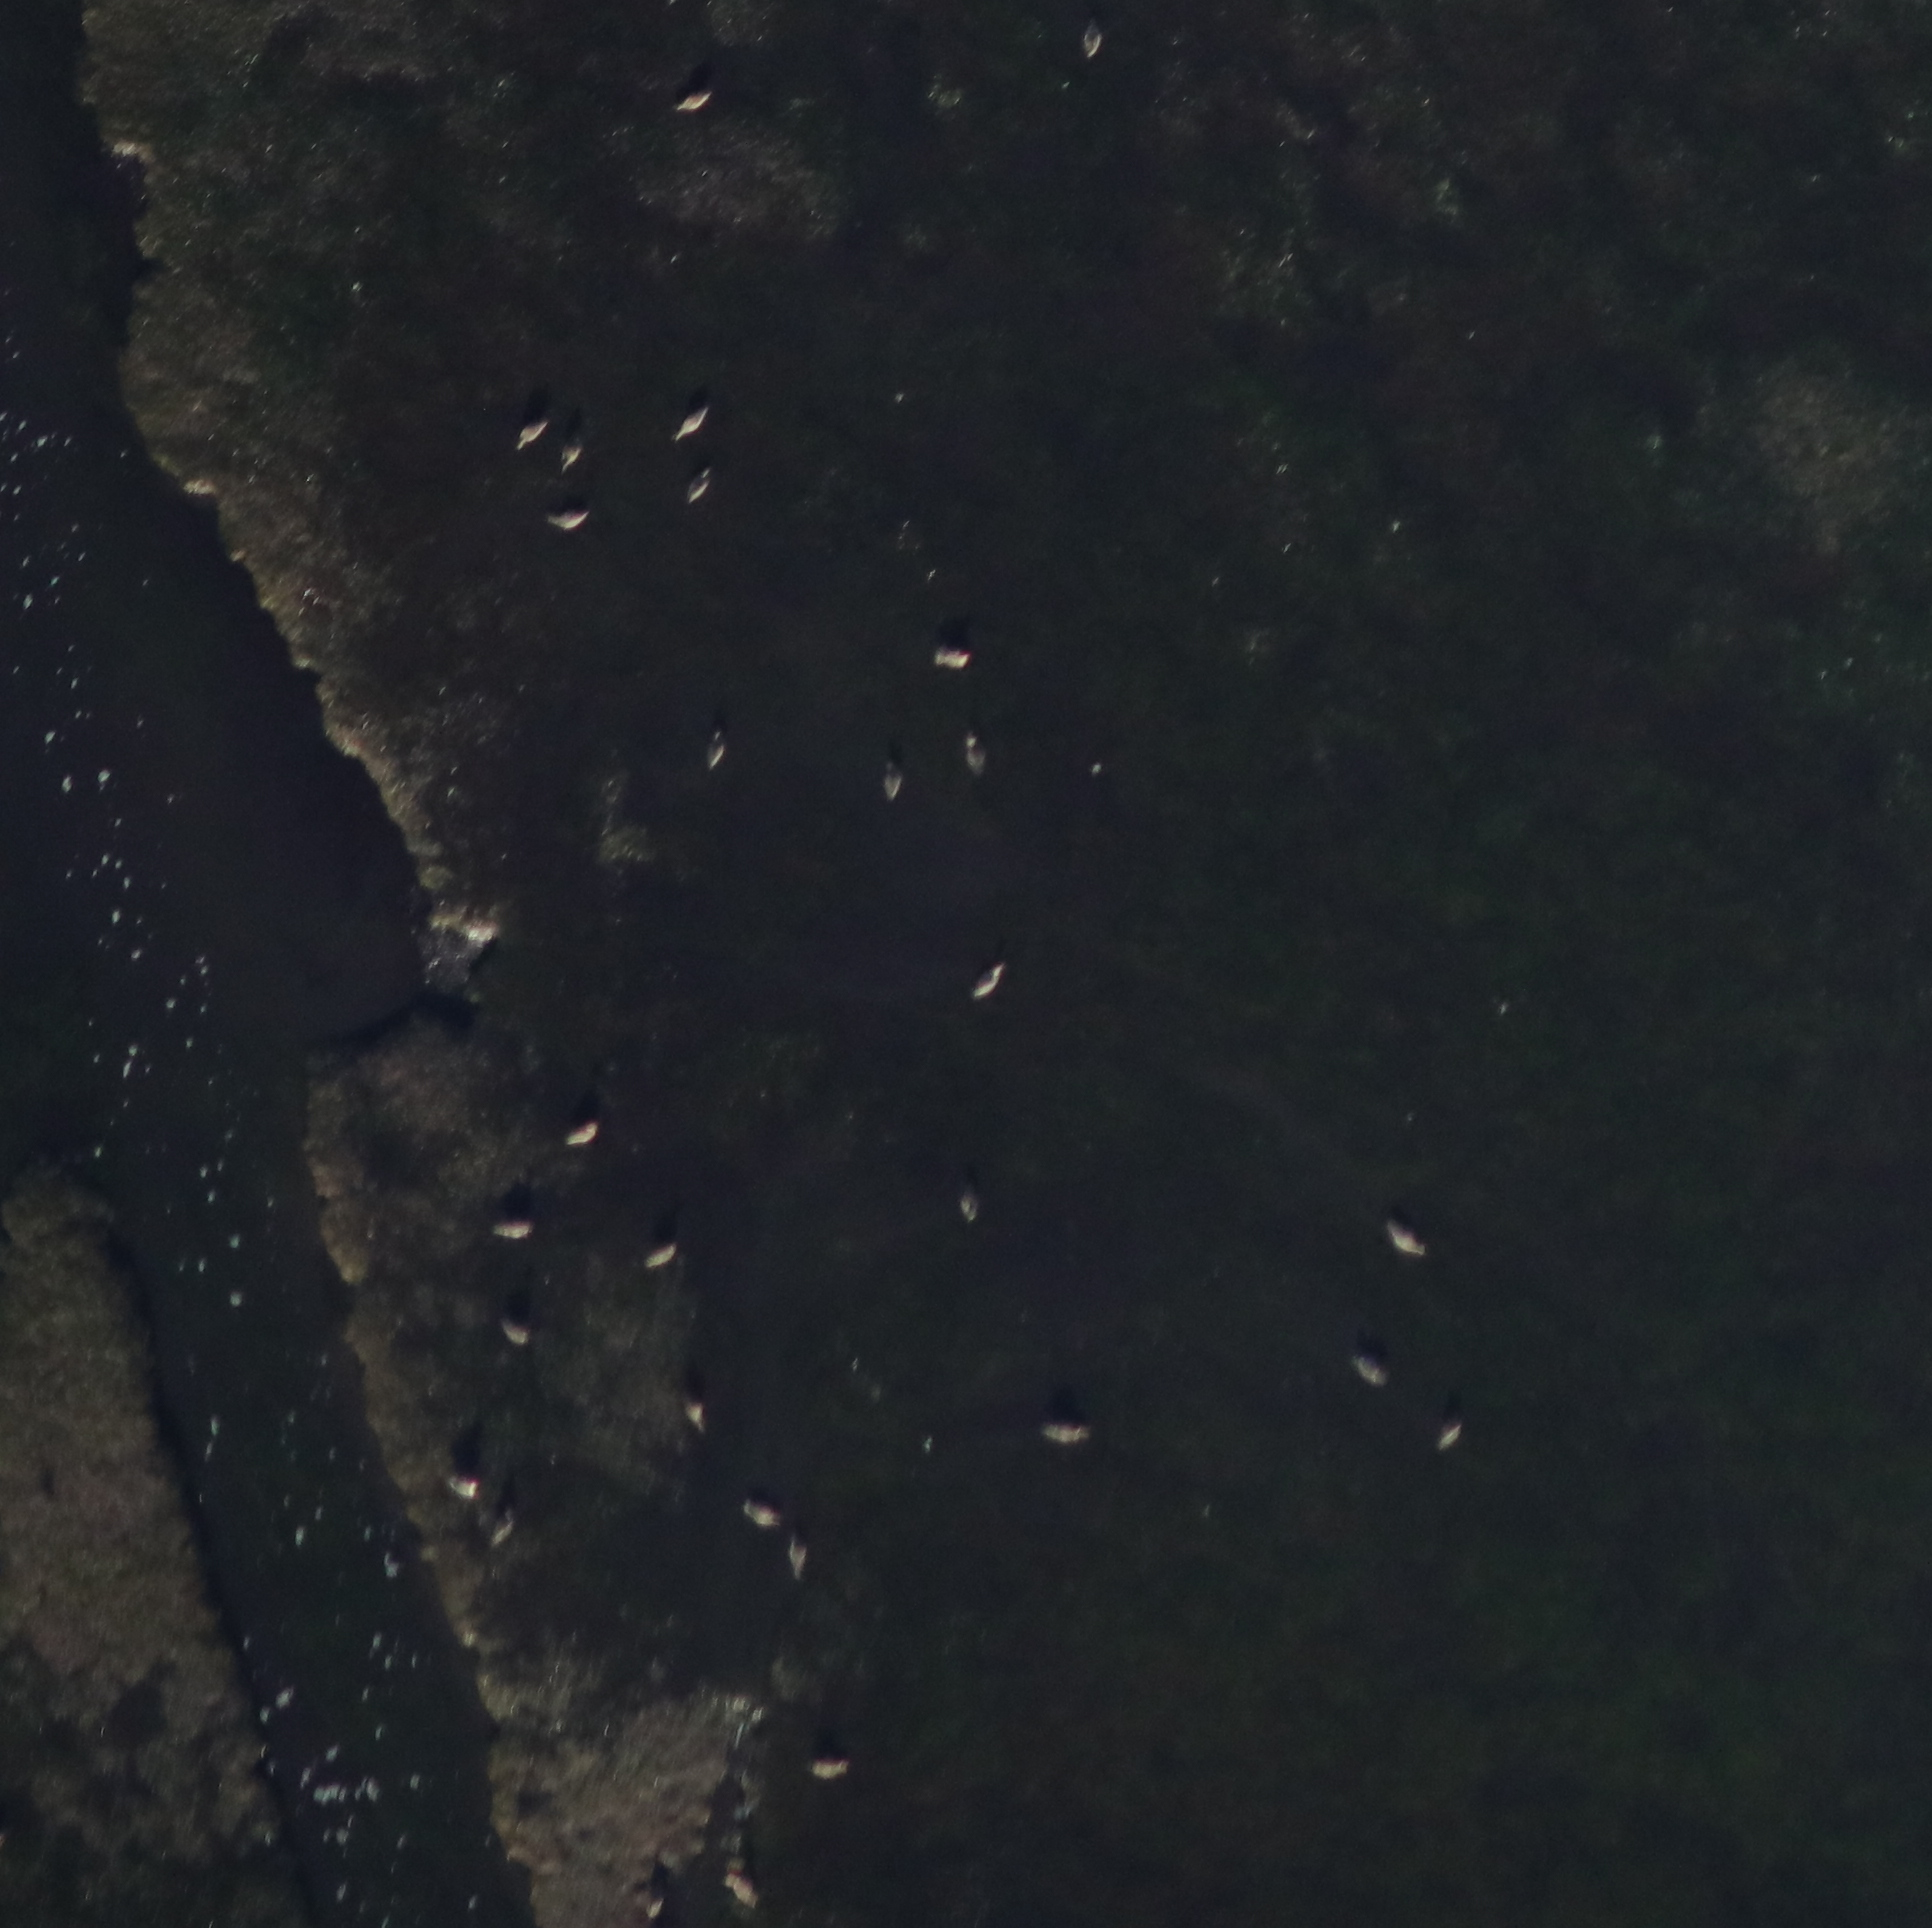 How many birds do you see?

27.